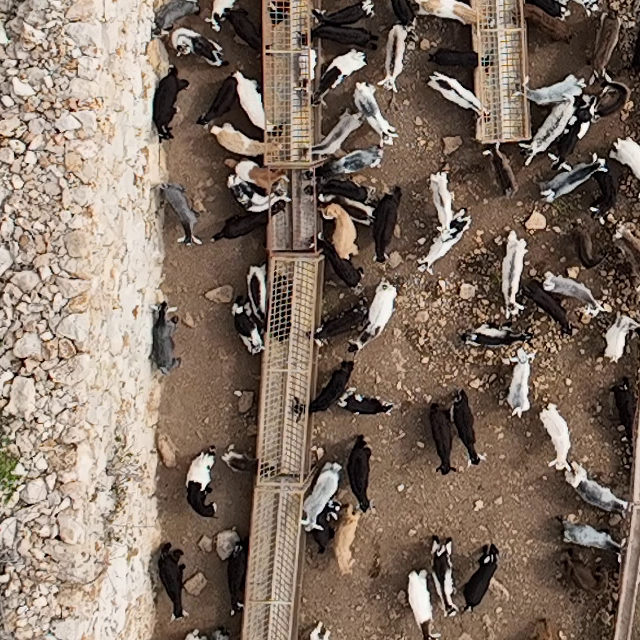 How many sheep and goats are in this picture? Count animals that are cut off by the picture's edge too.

76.